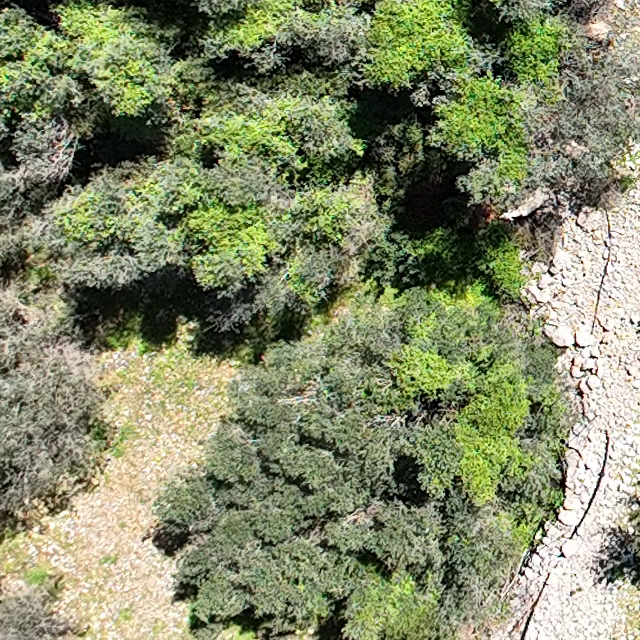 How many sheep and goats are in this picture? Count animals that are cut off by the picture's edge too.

1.